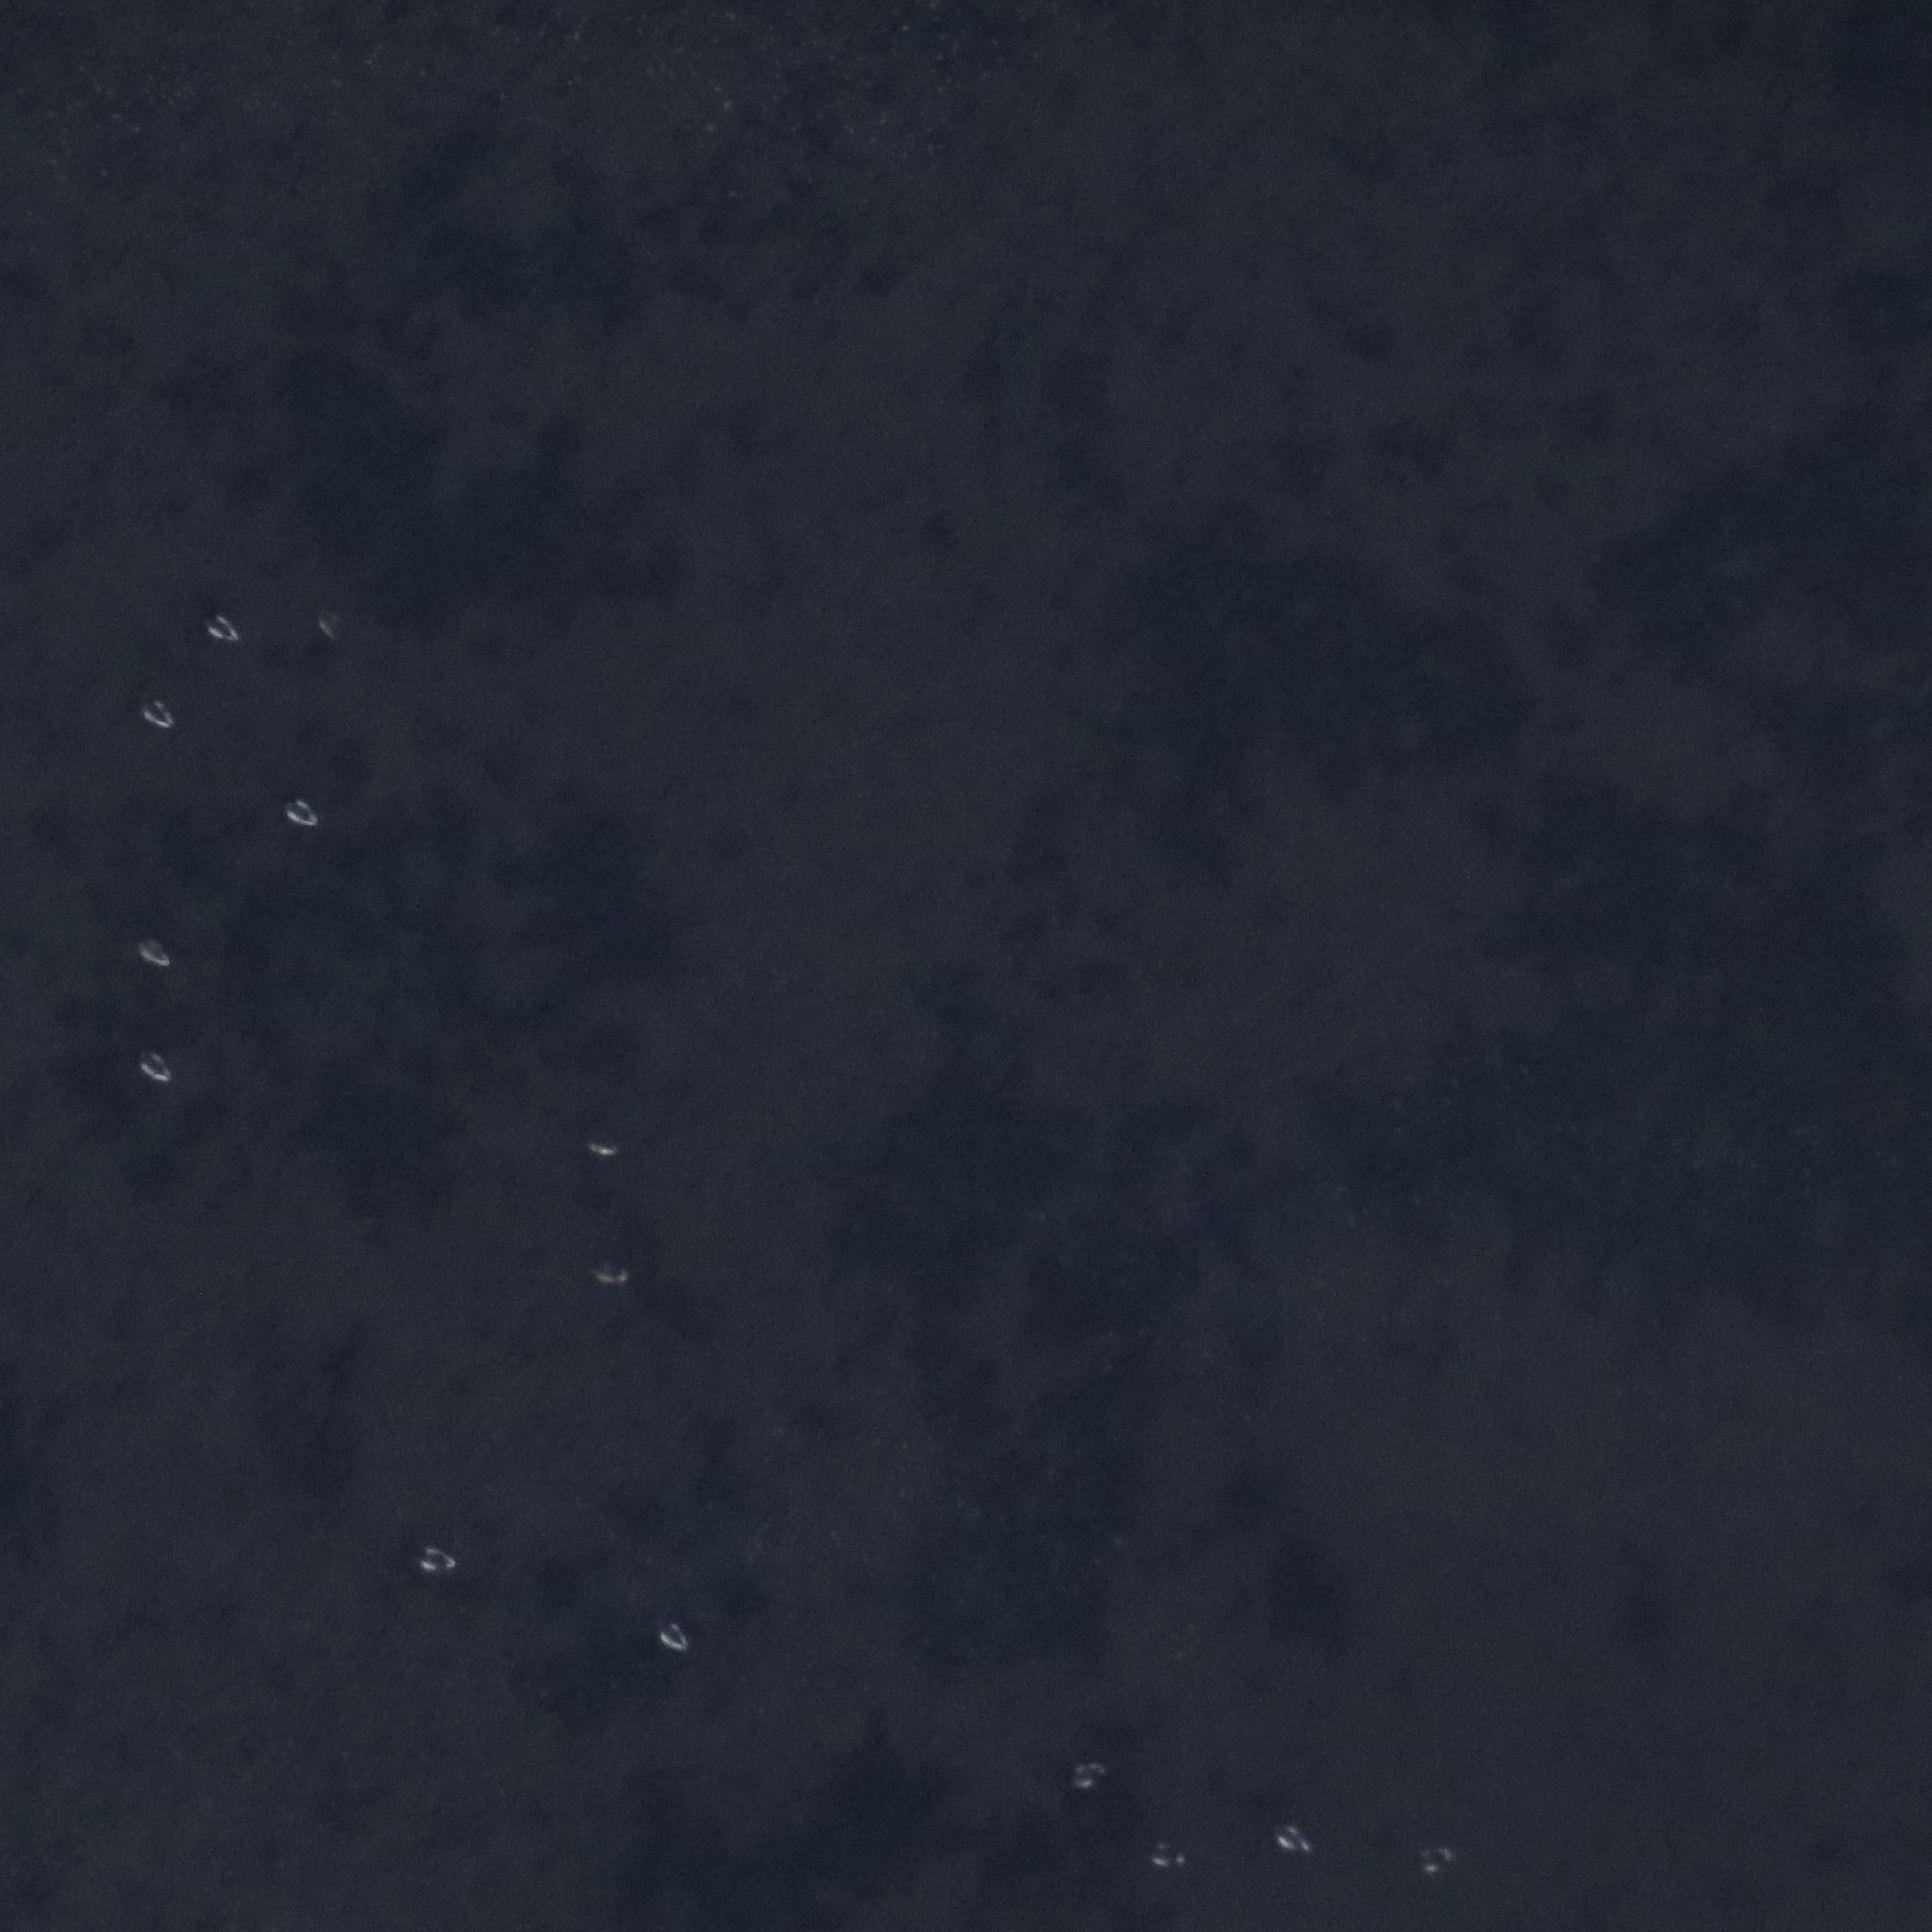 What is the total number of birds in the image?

14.